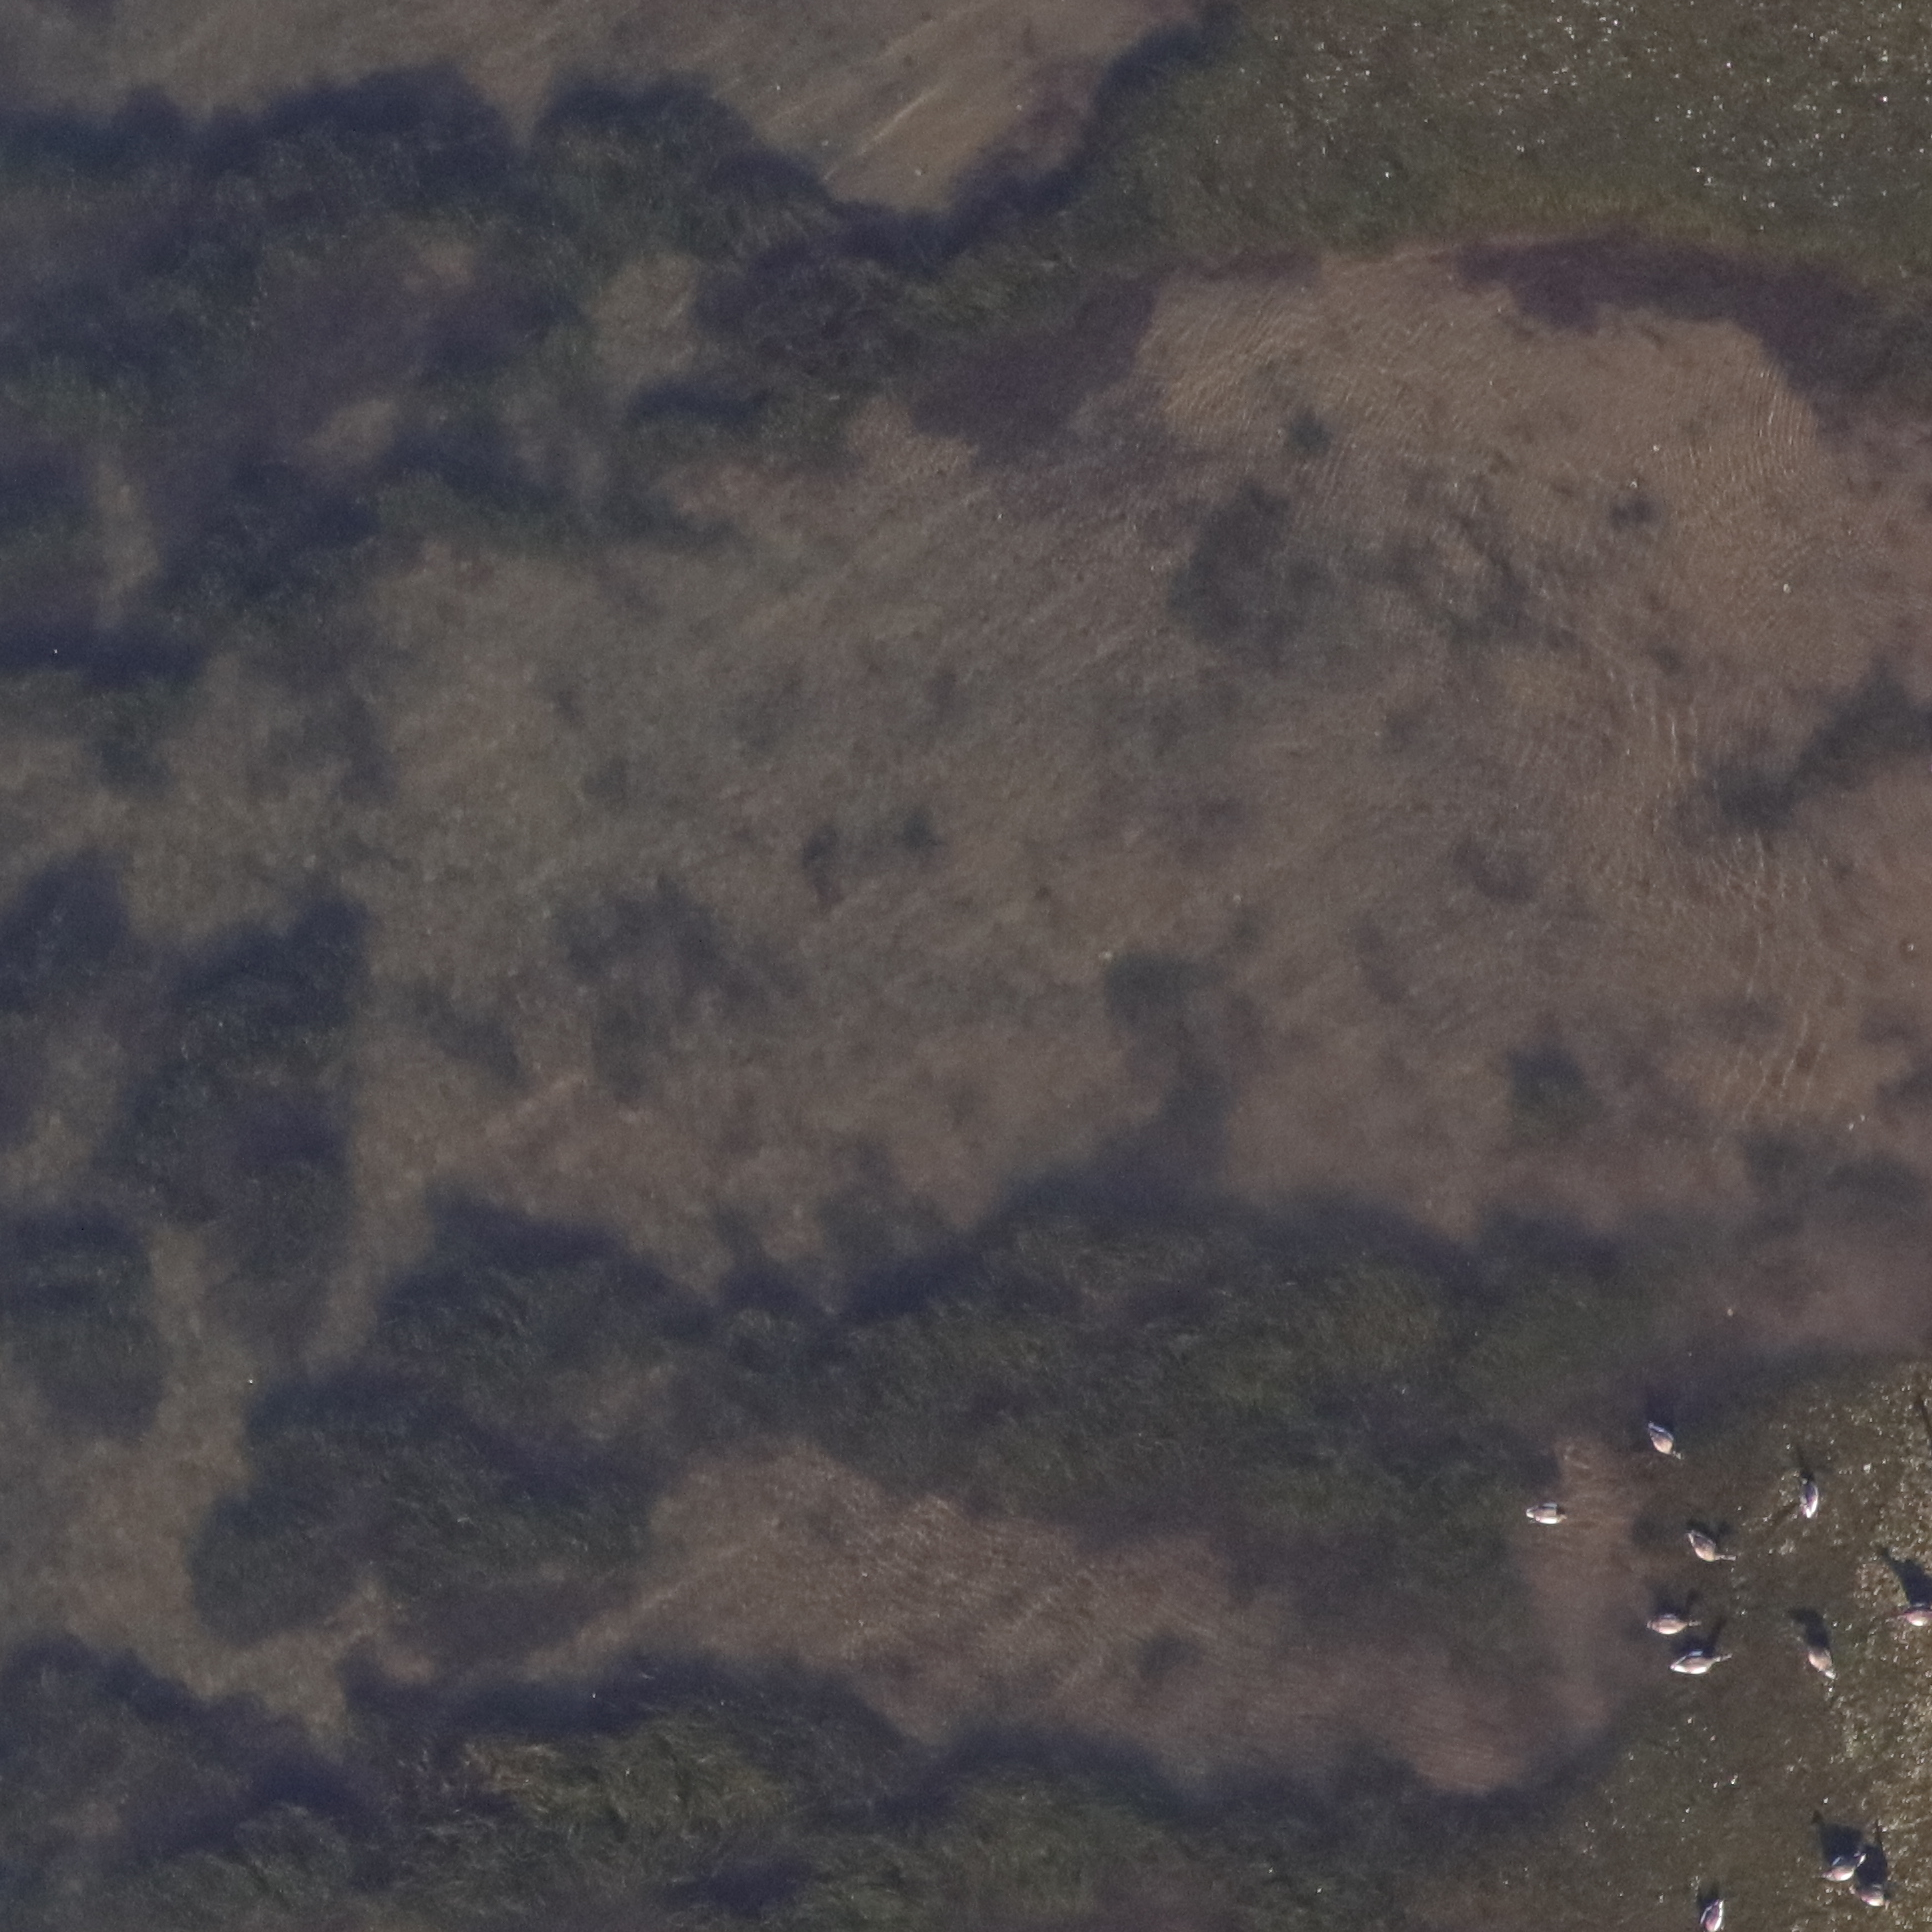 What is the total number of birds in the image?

11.